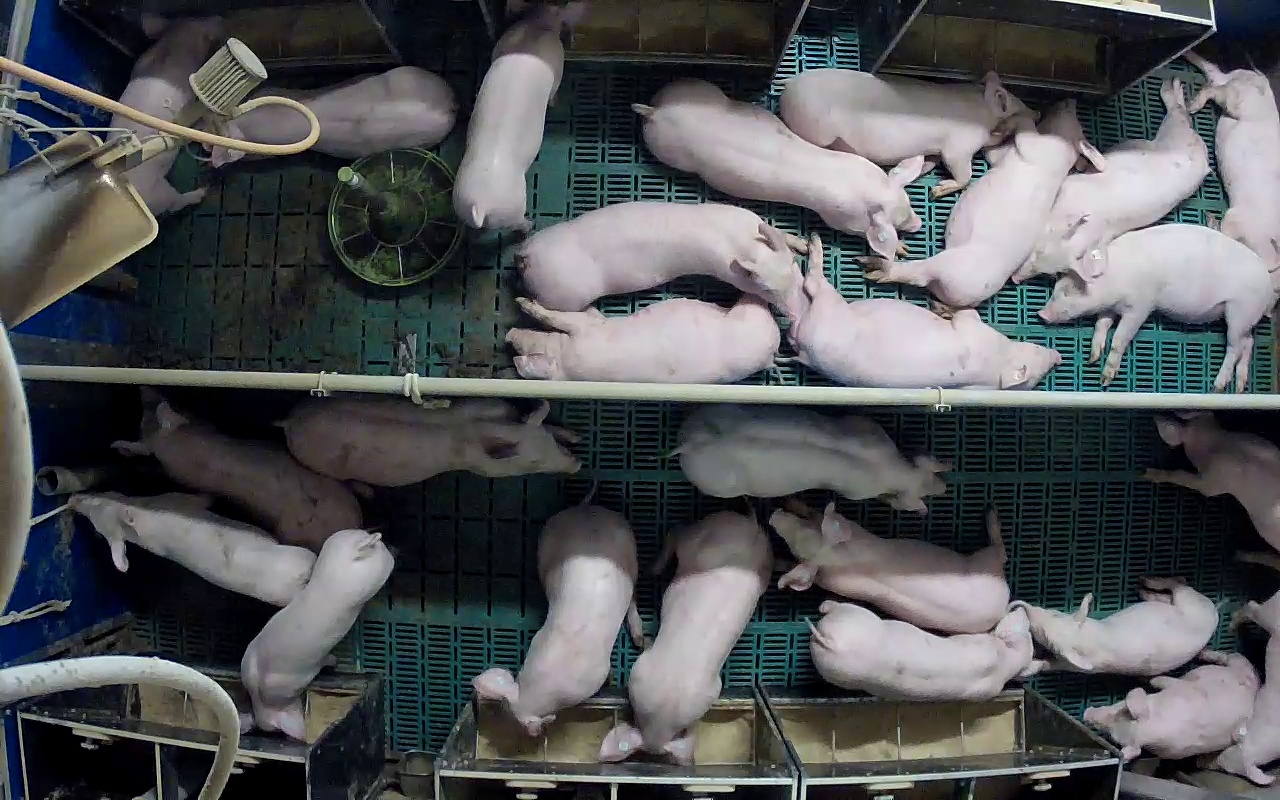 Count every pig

25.